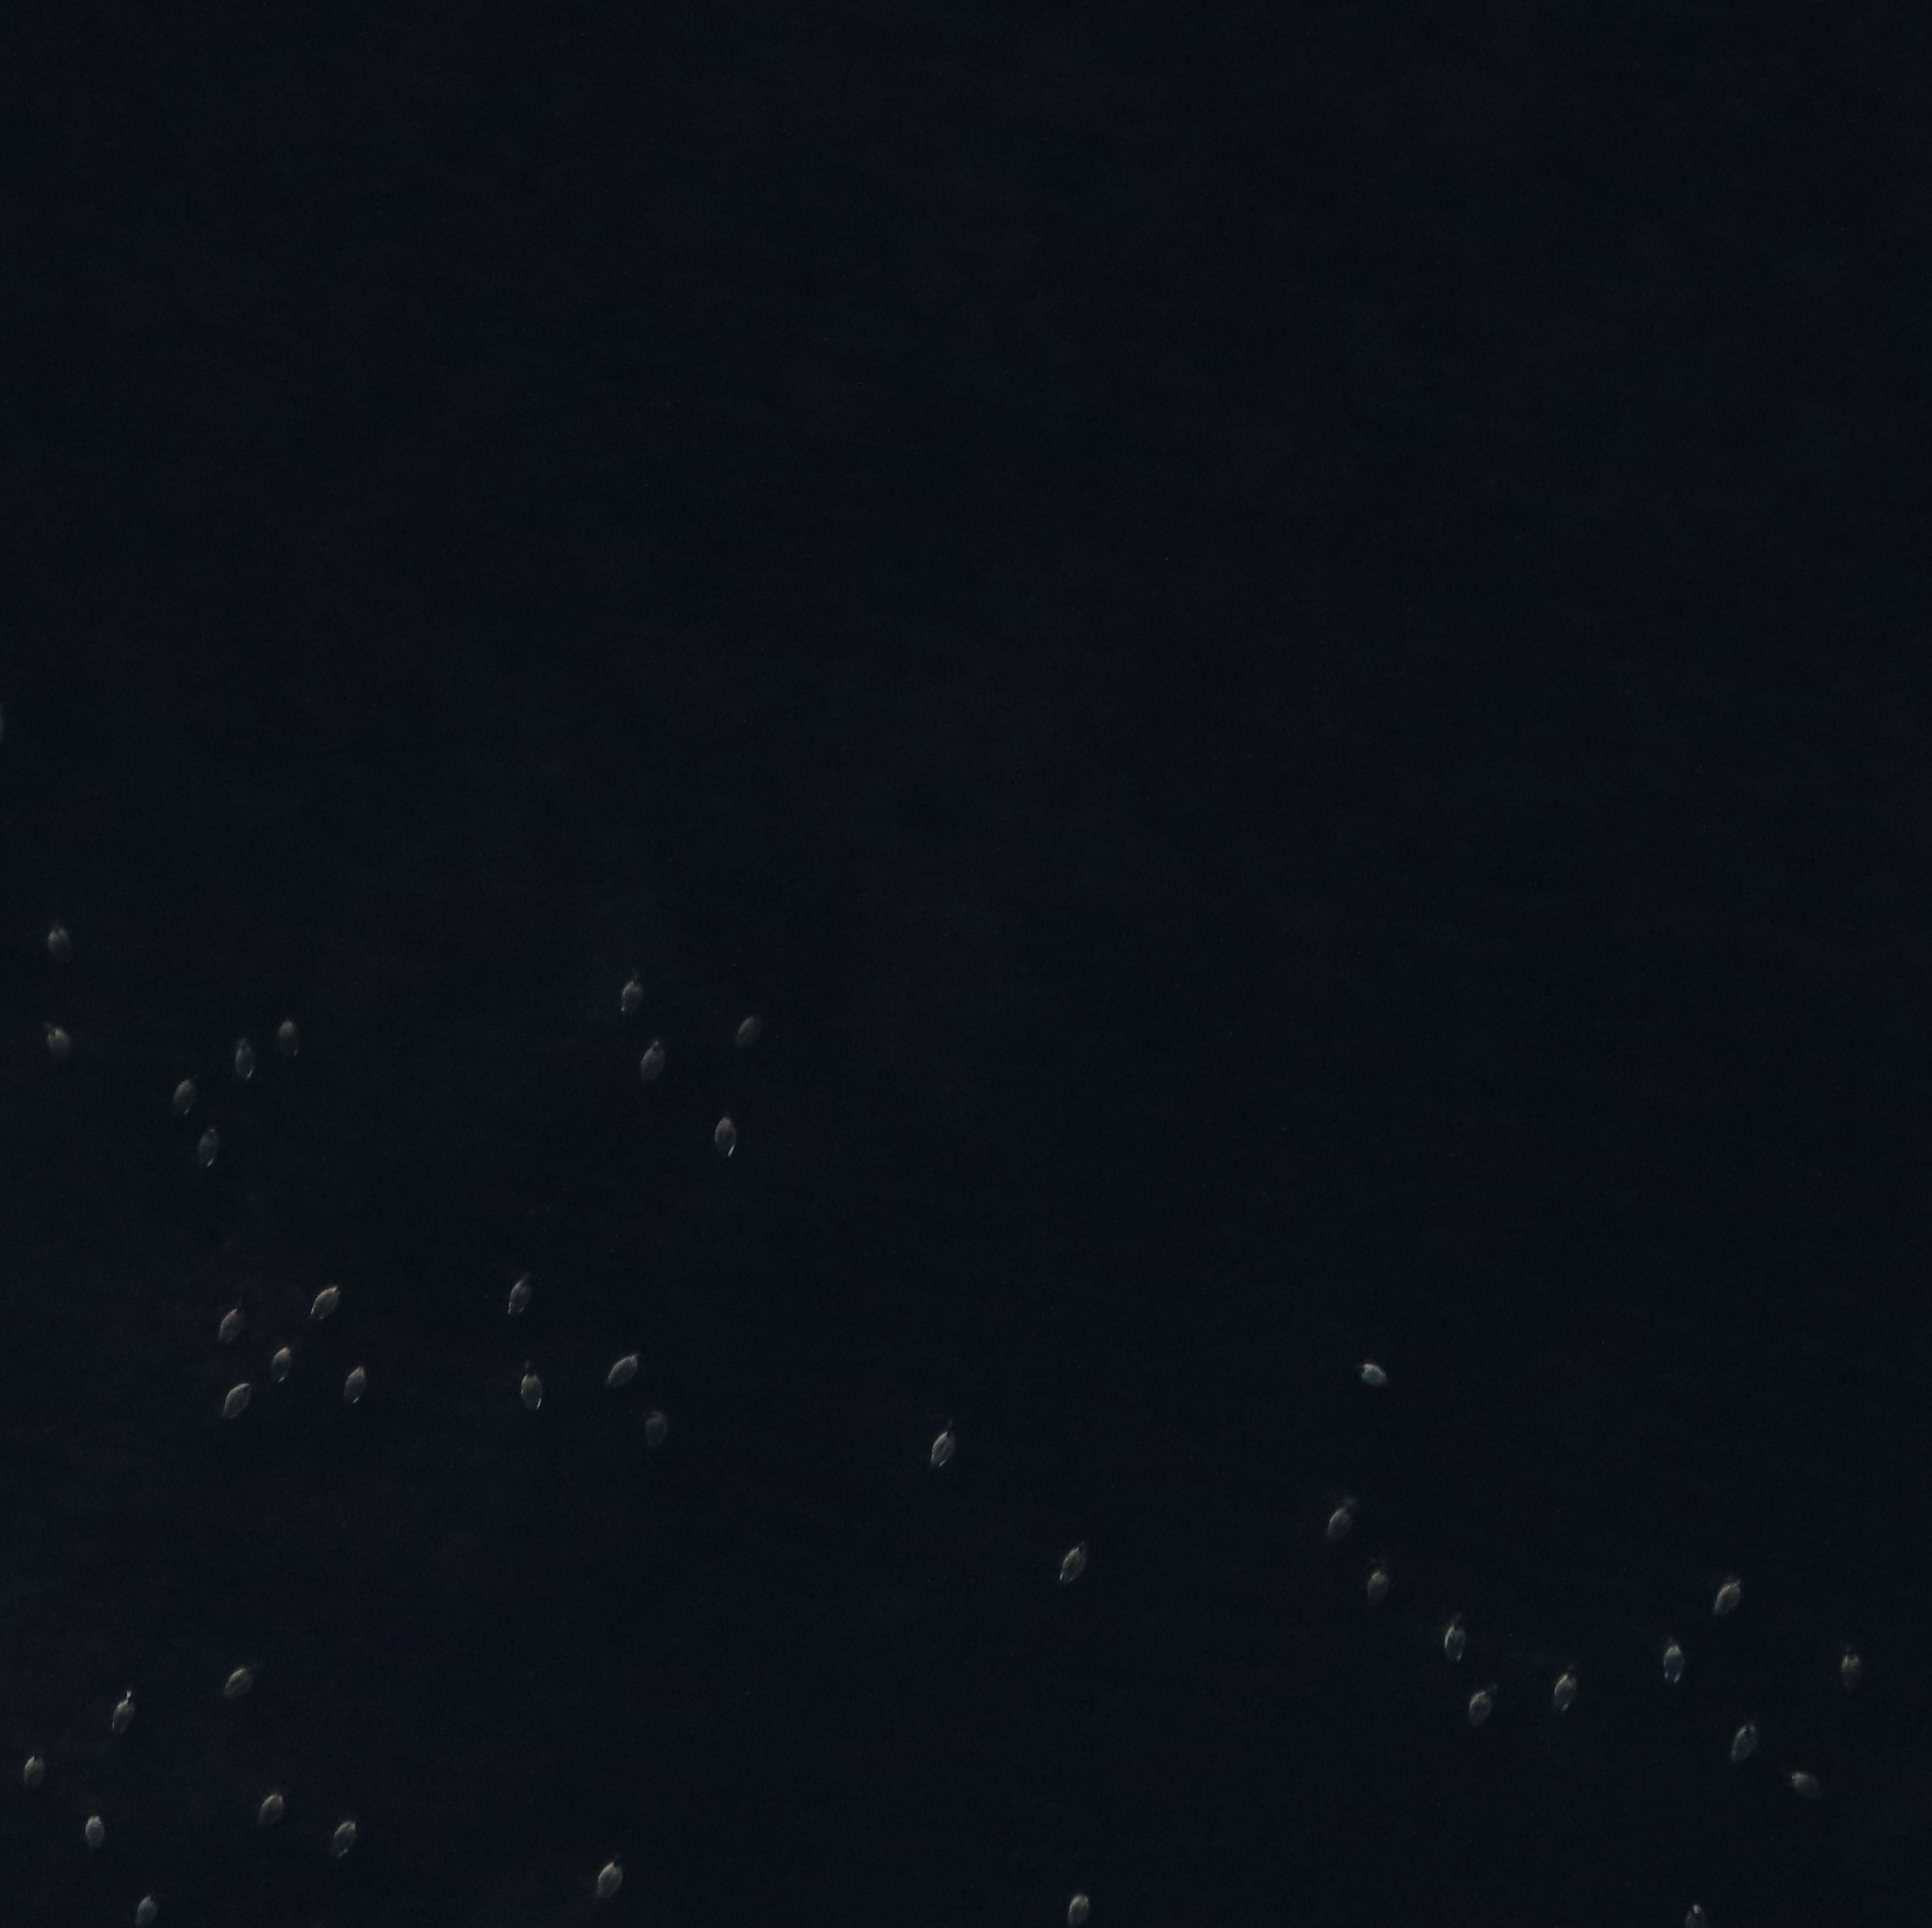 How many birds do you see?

41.